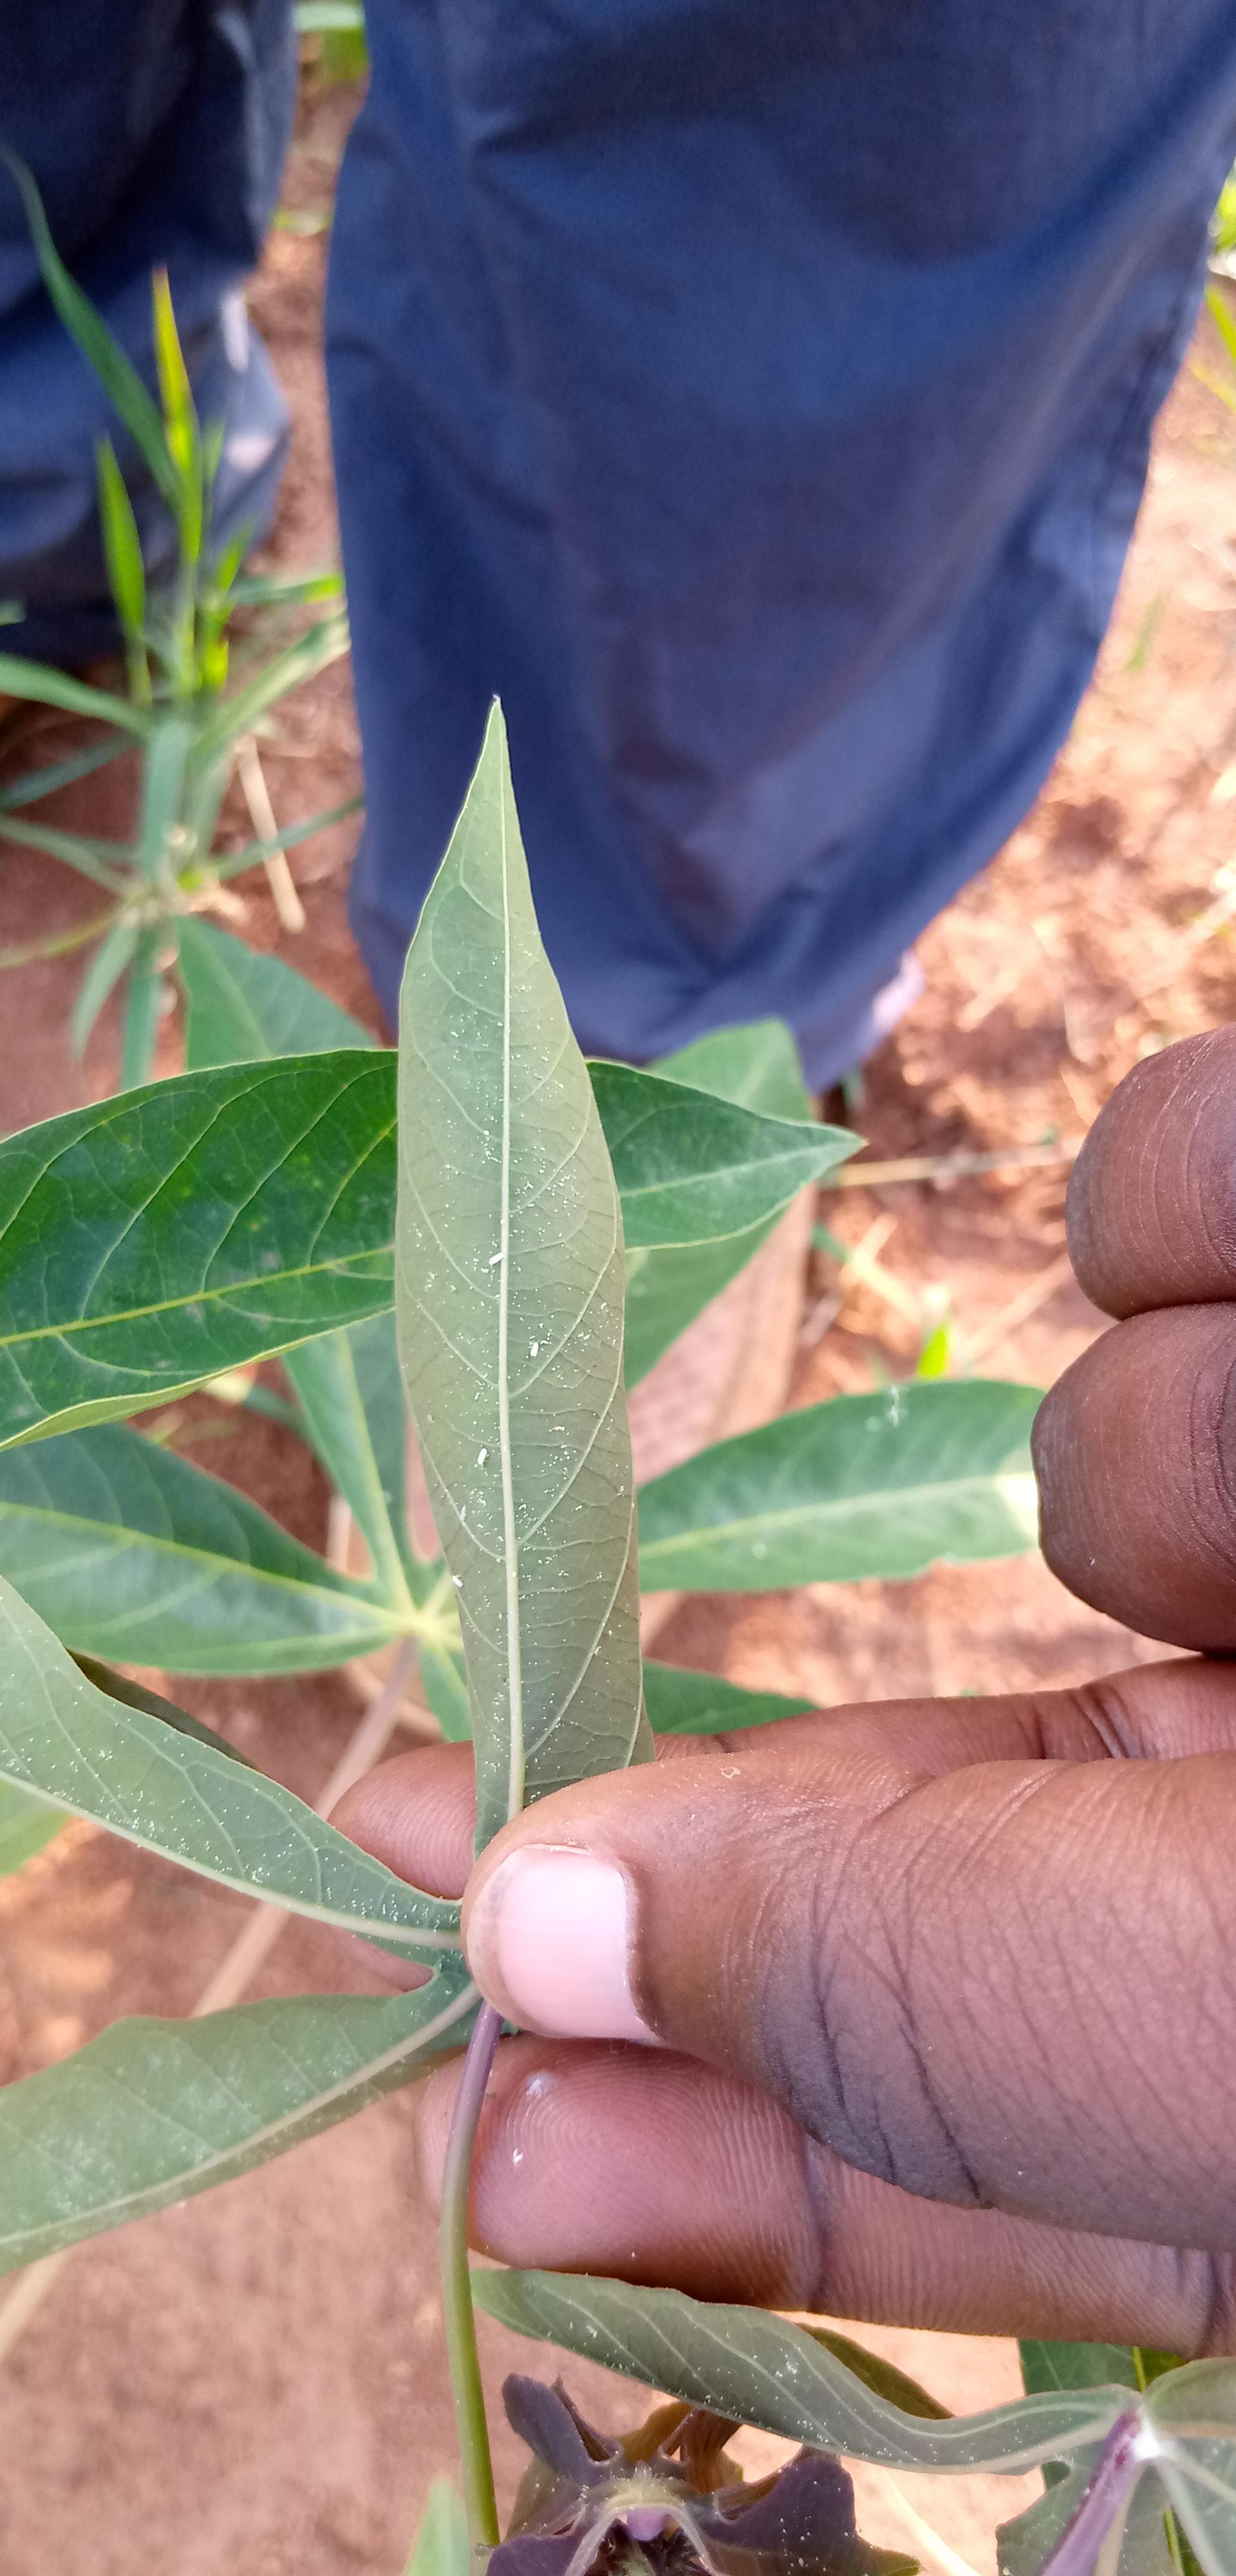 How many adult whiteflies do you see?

5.